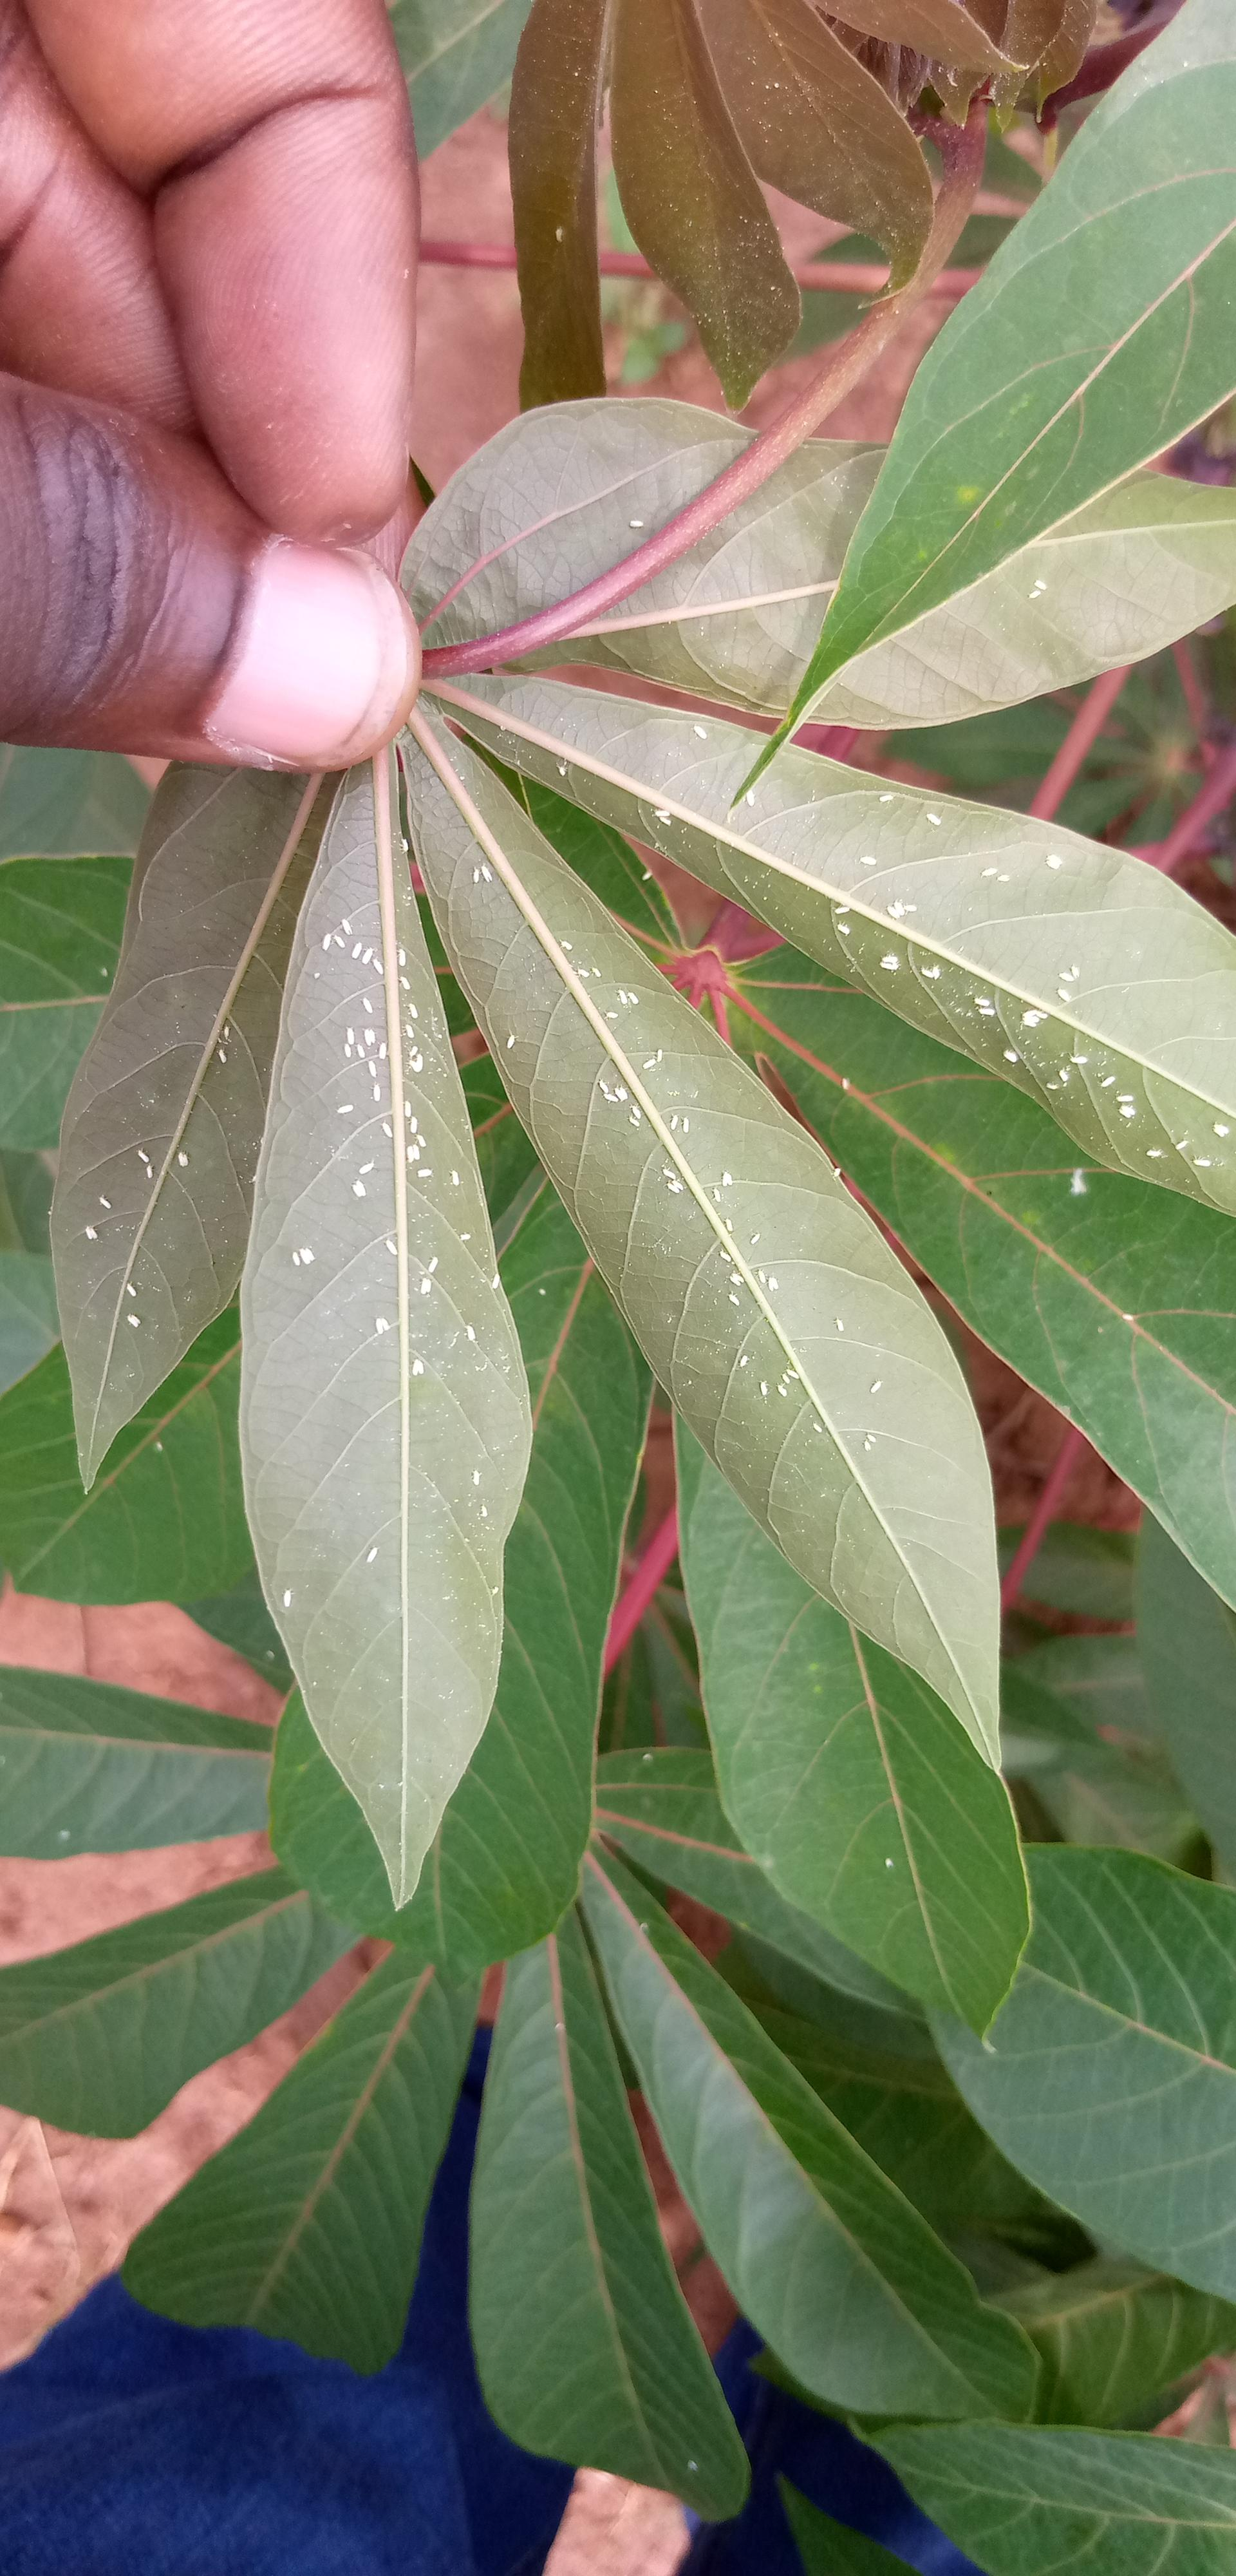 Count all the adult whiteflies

114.